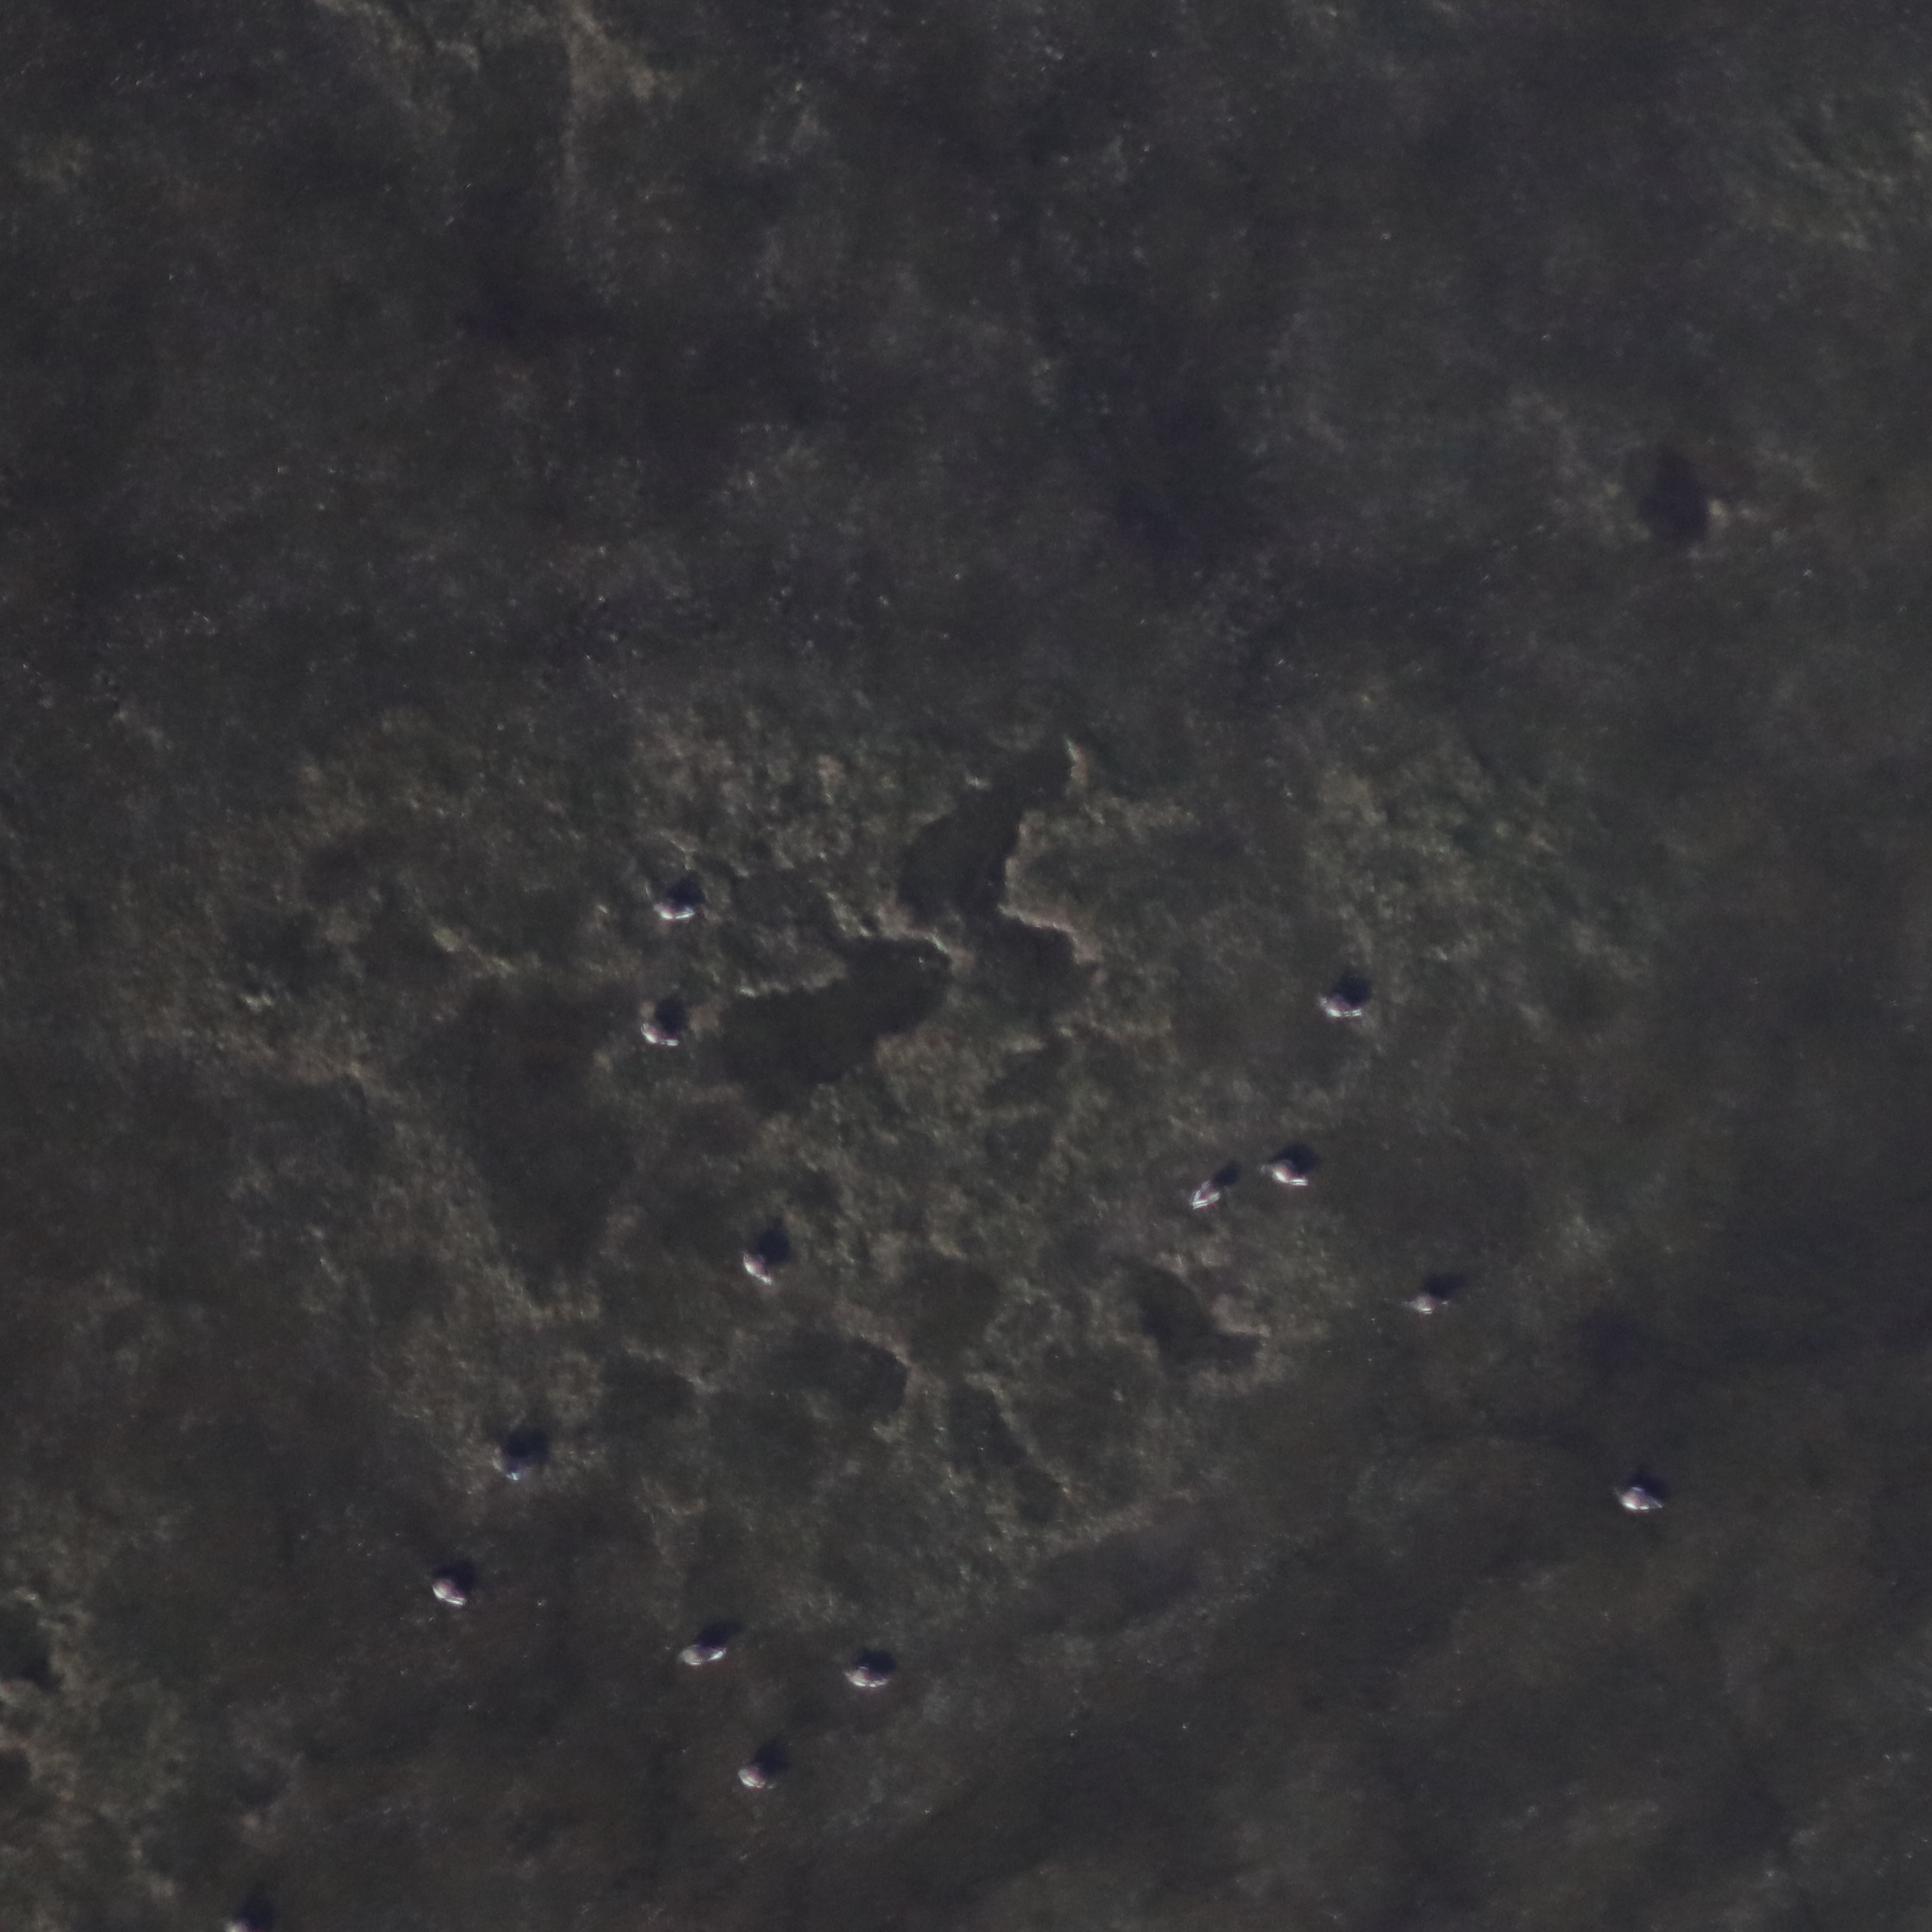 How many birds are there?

13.